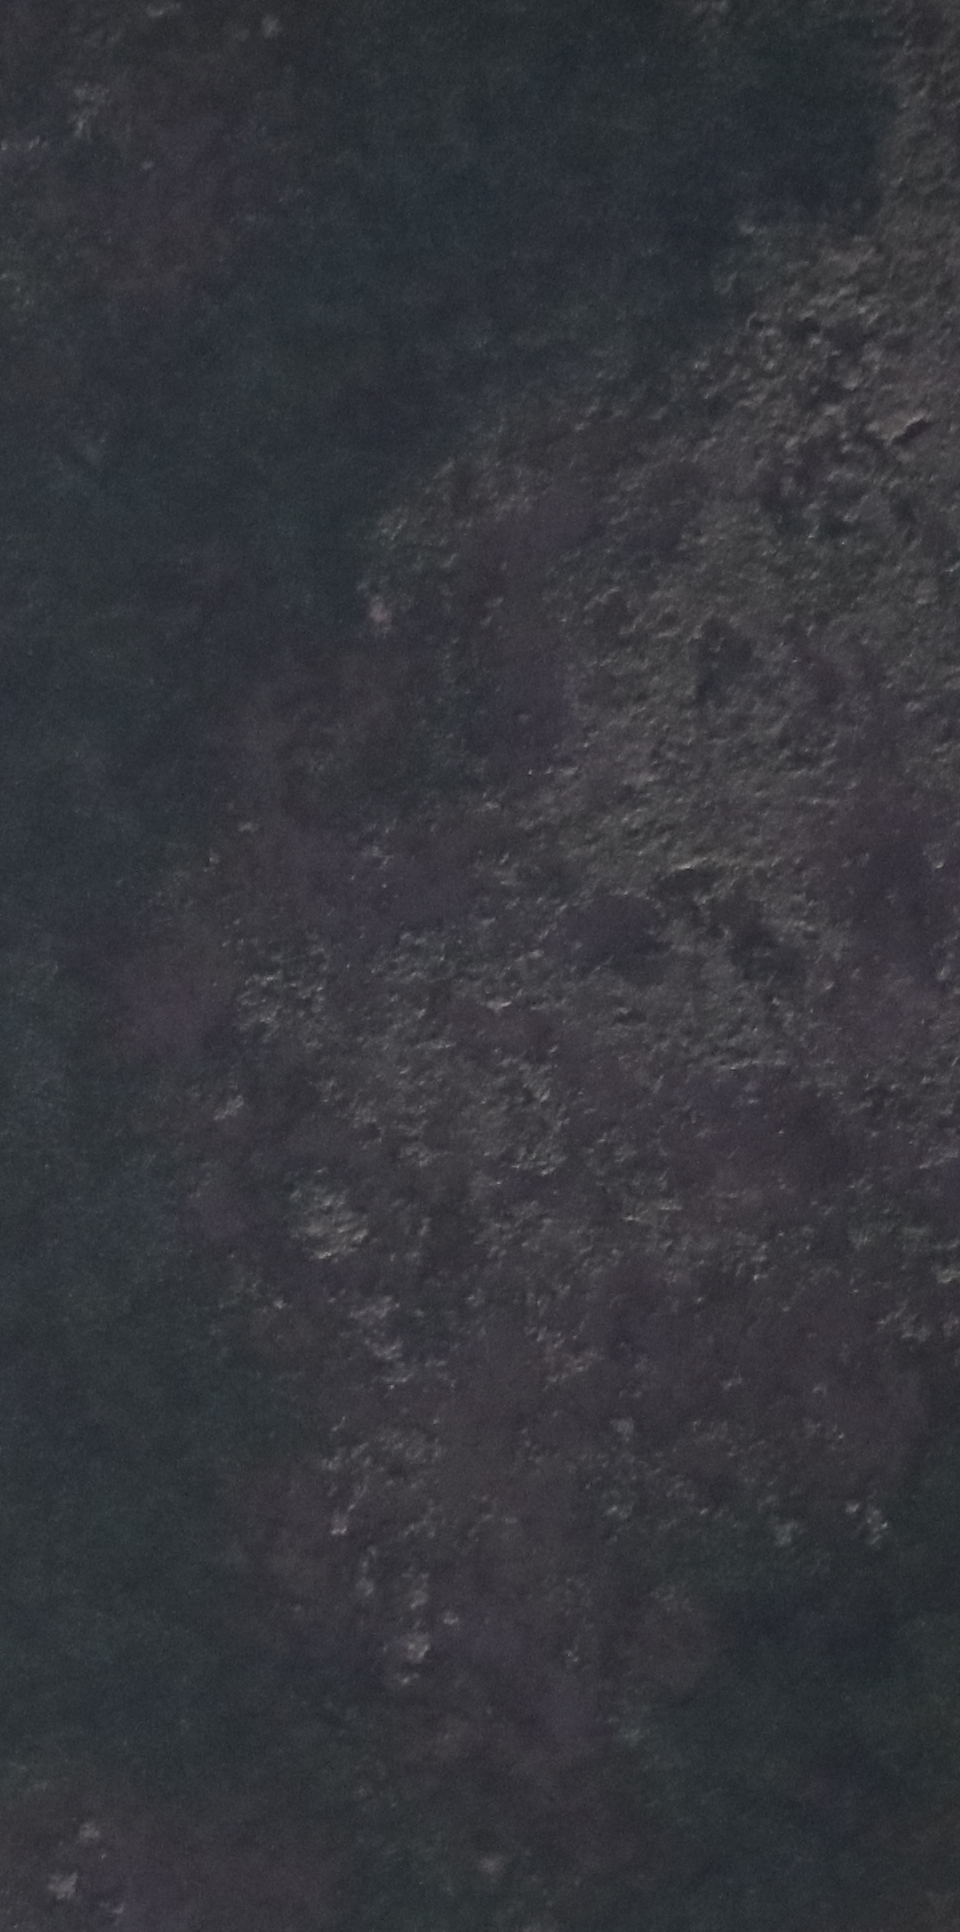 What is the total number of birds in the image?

0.